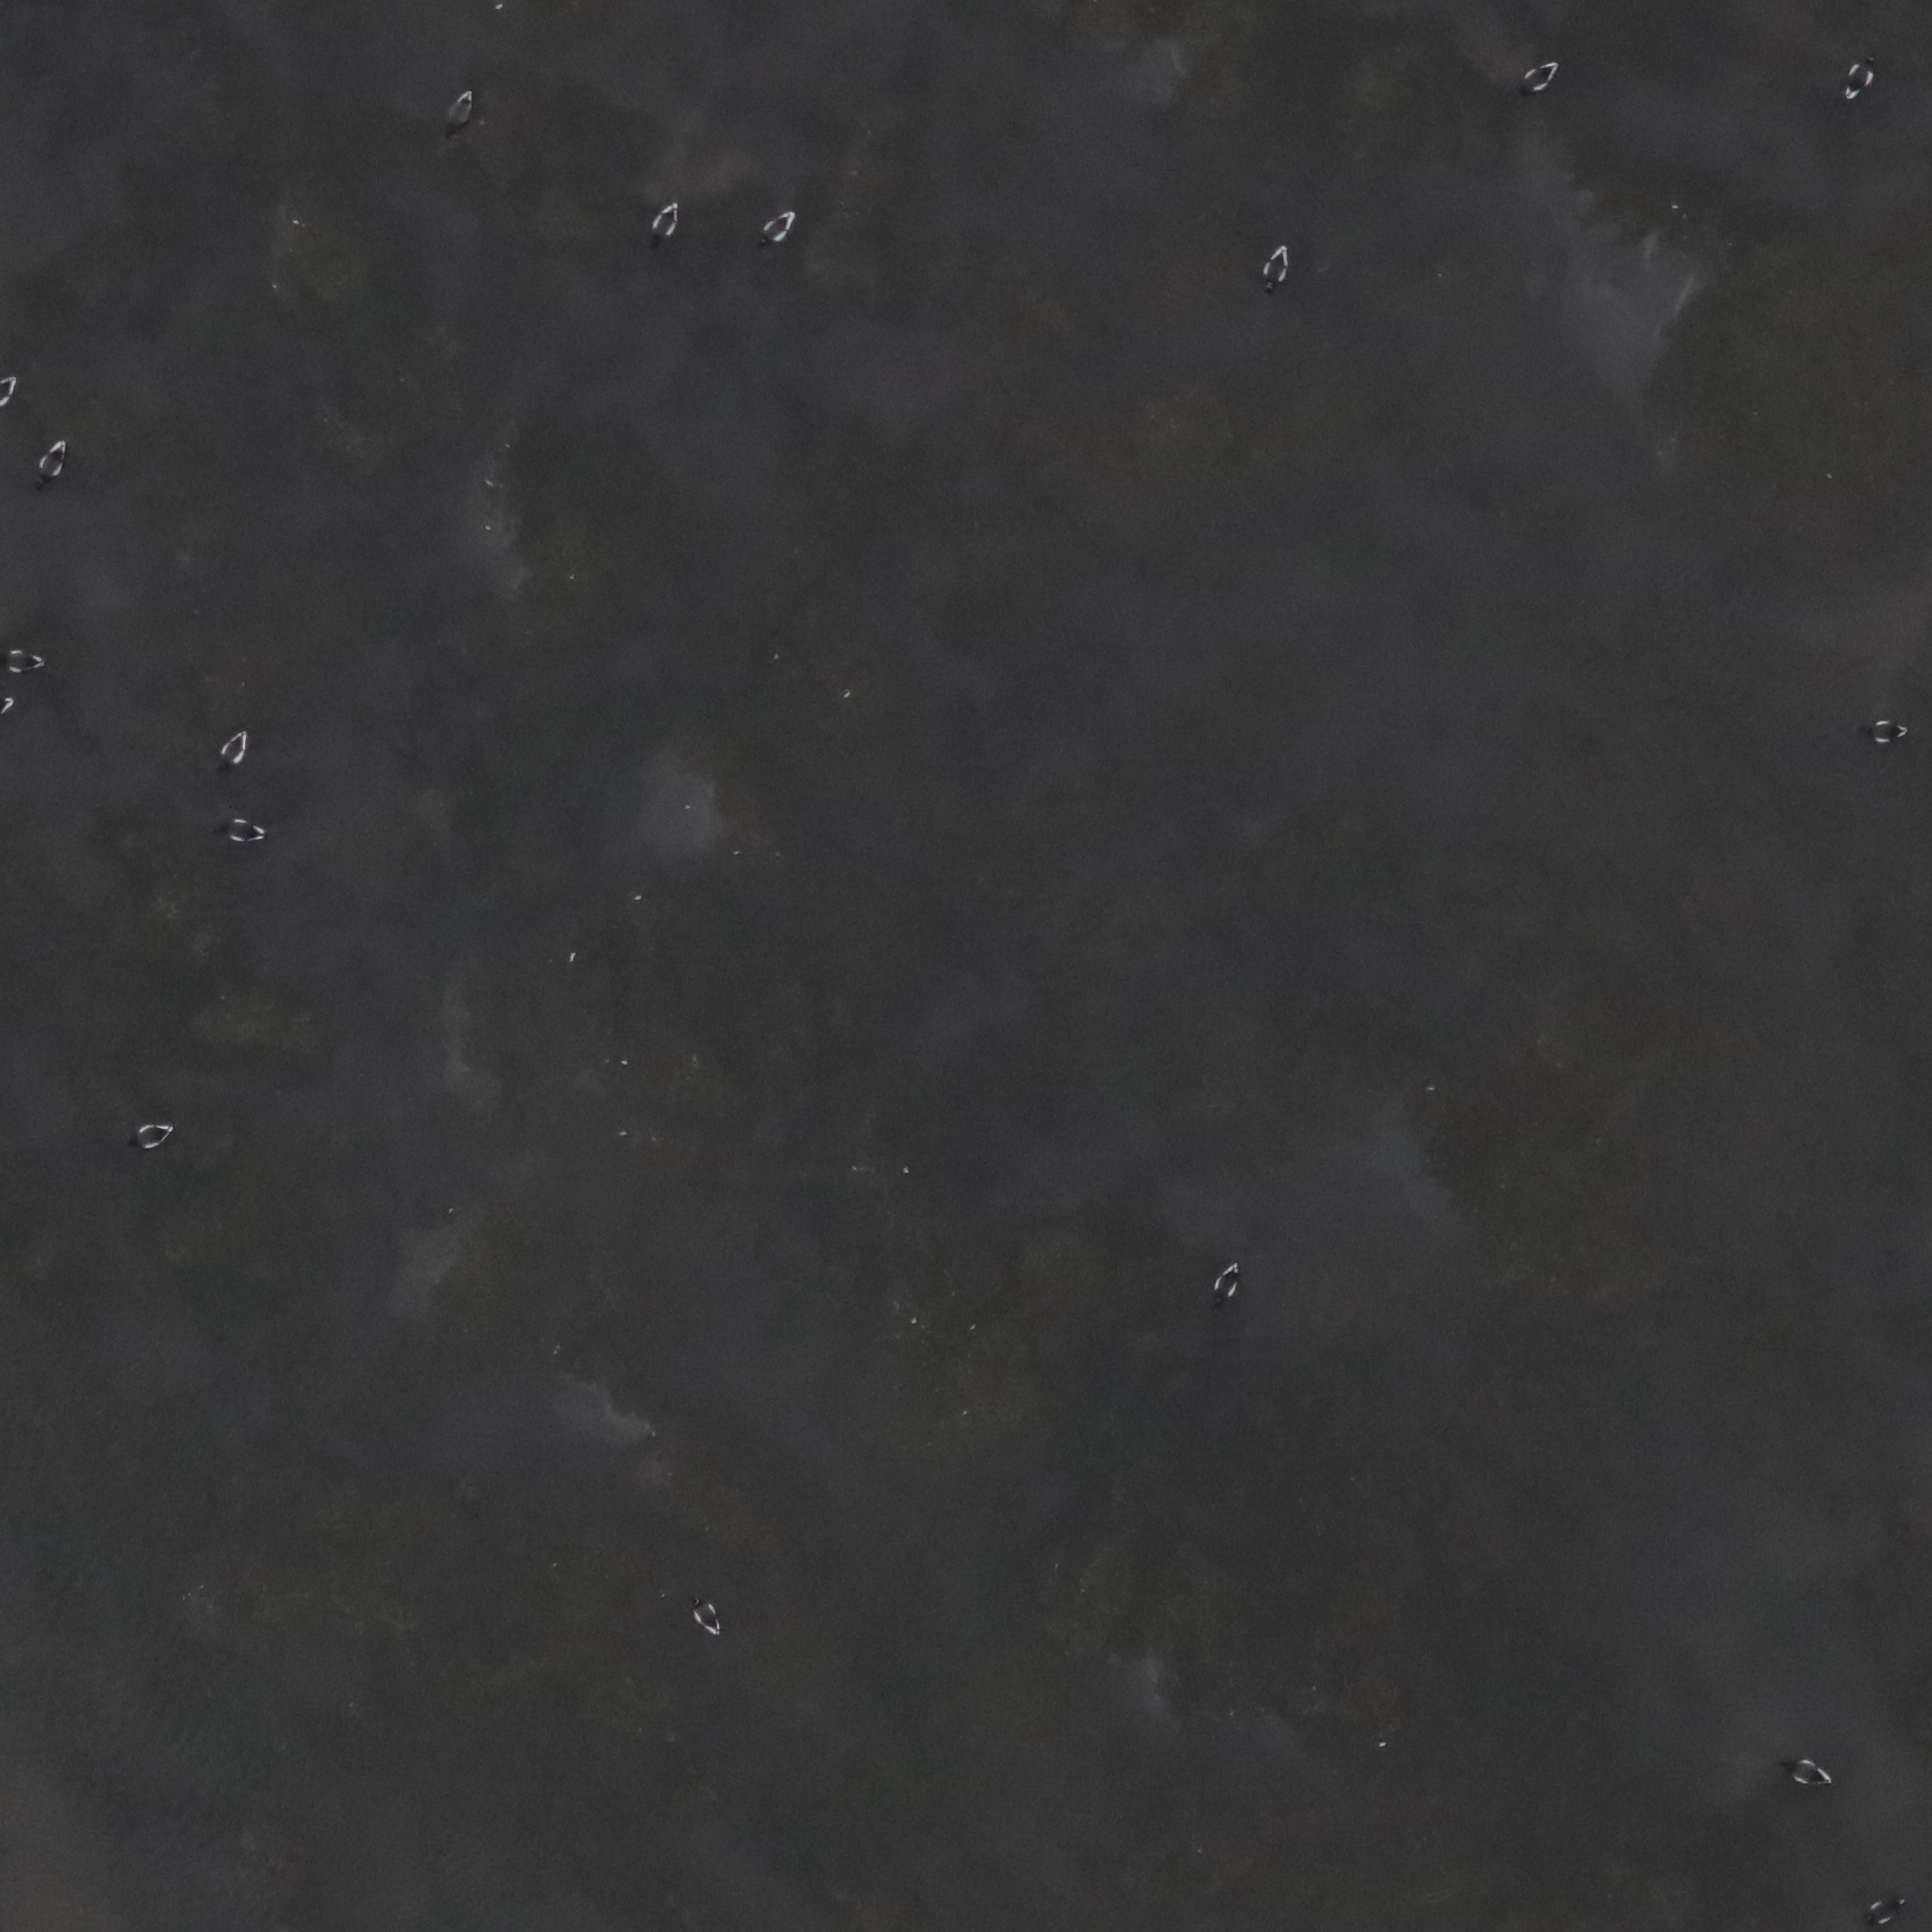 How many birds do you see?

16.